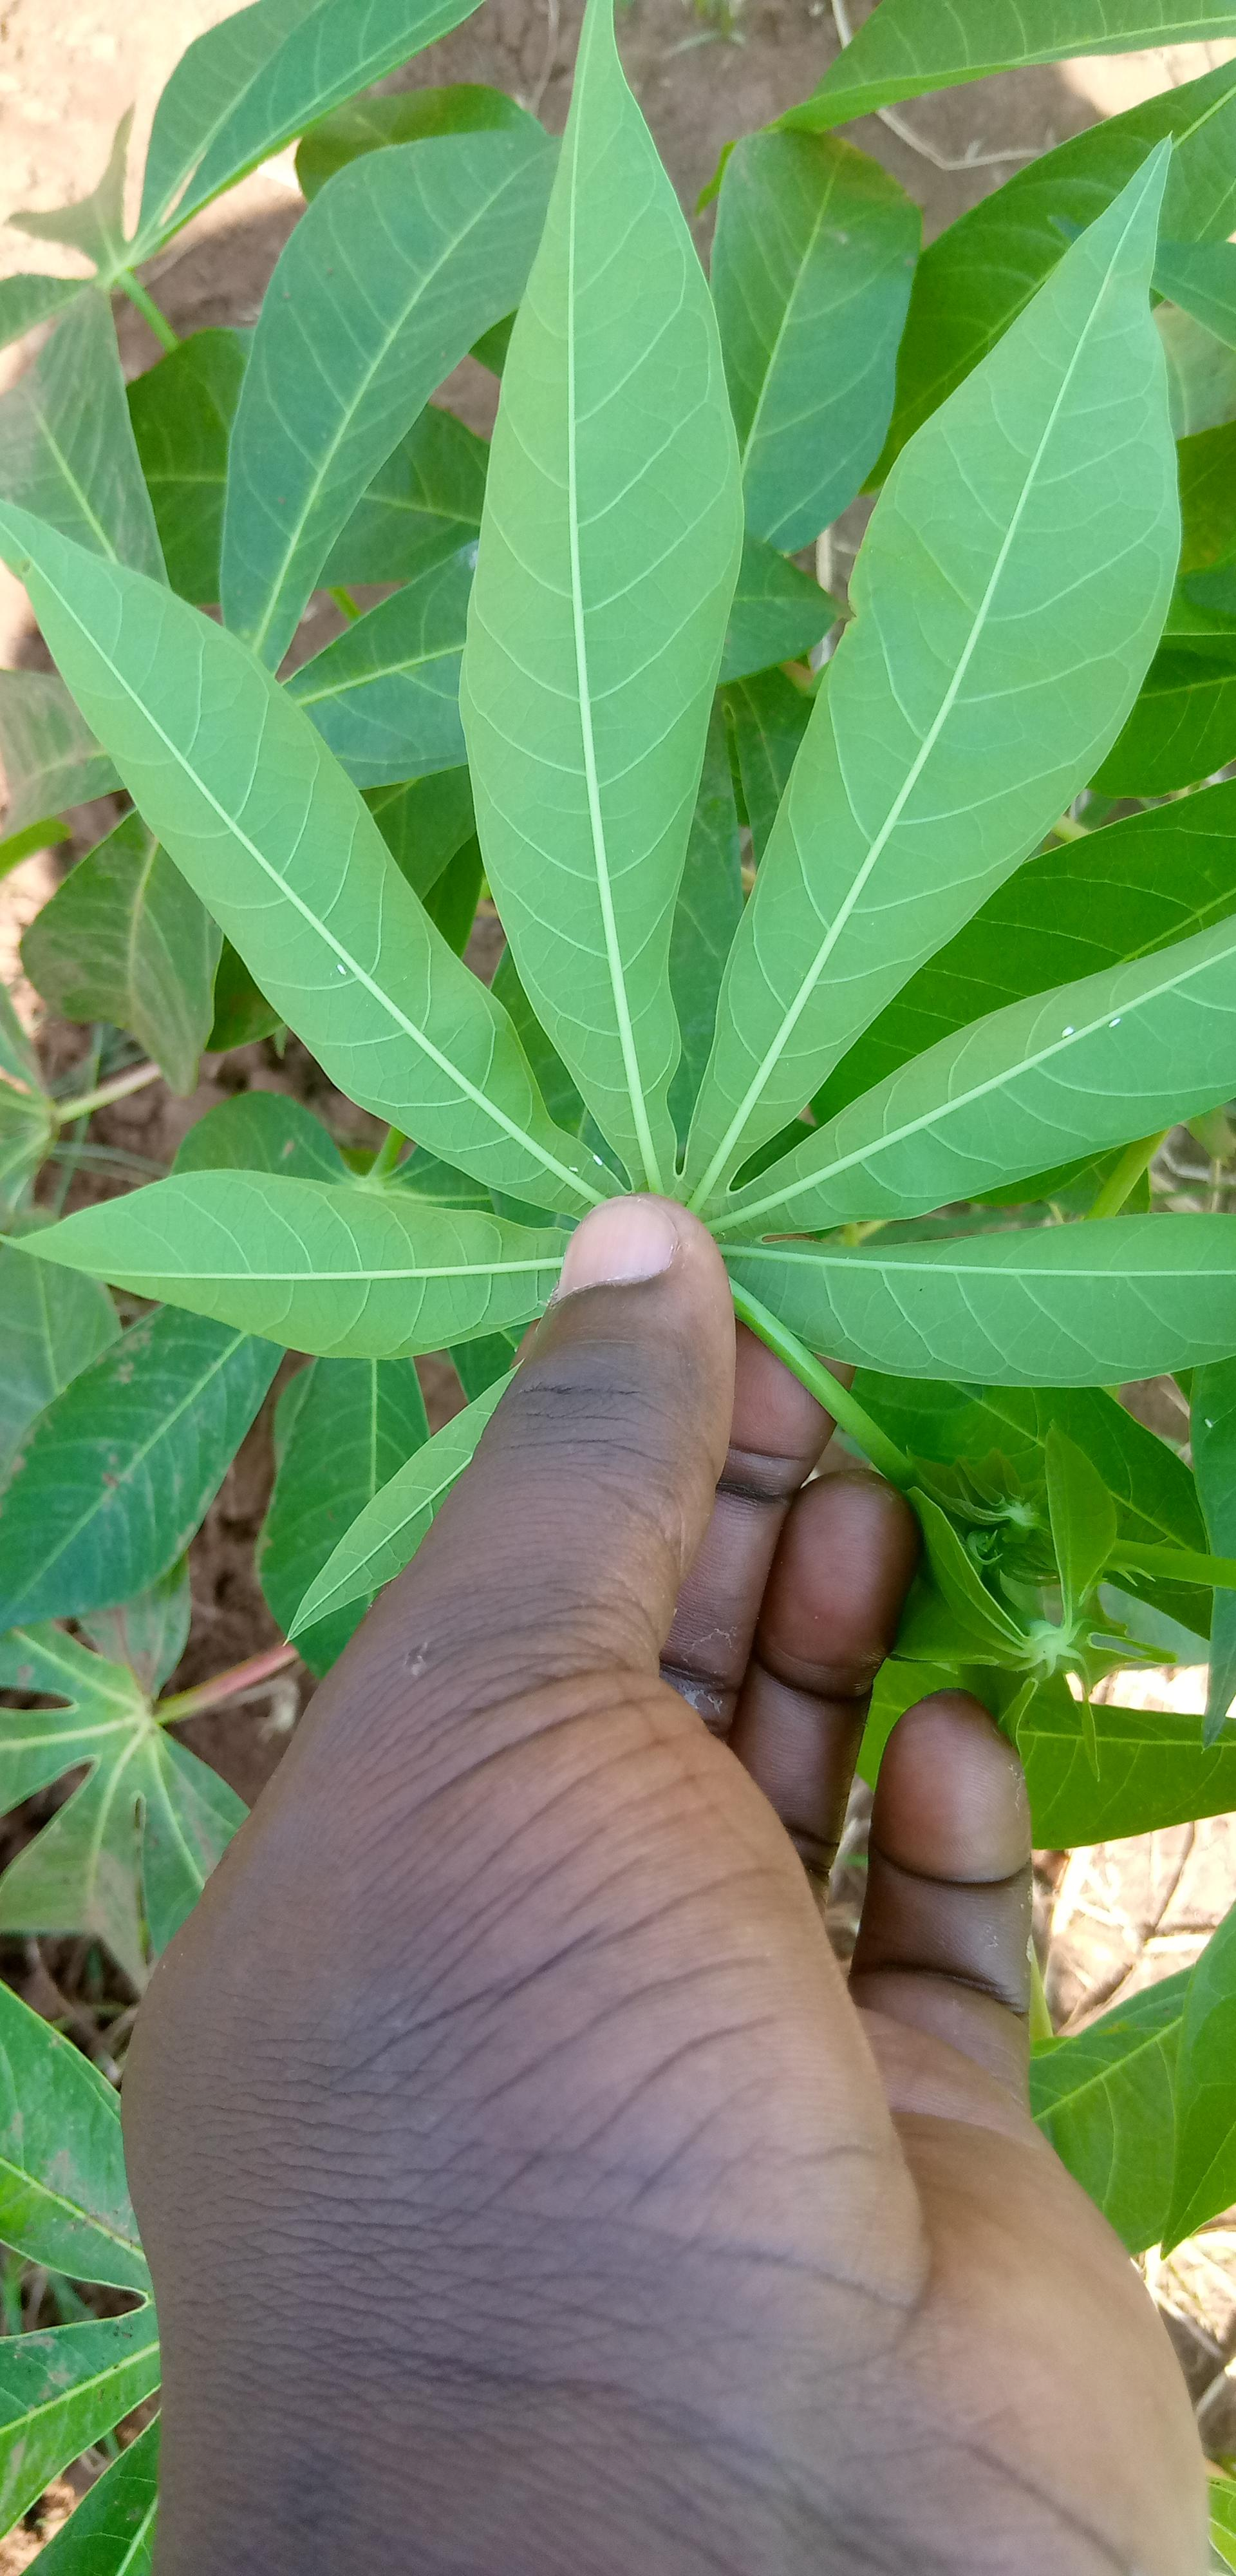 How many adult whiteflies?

5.